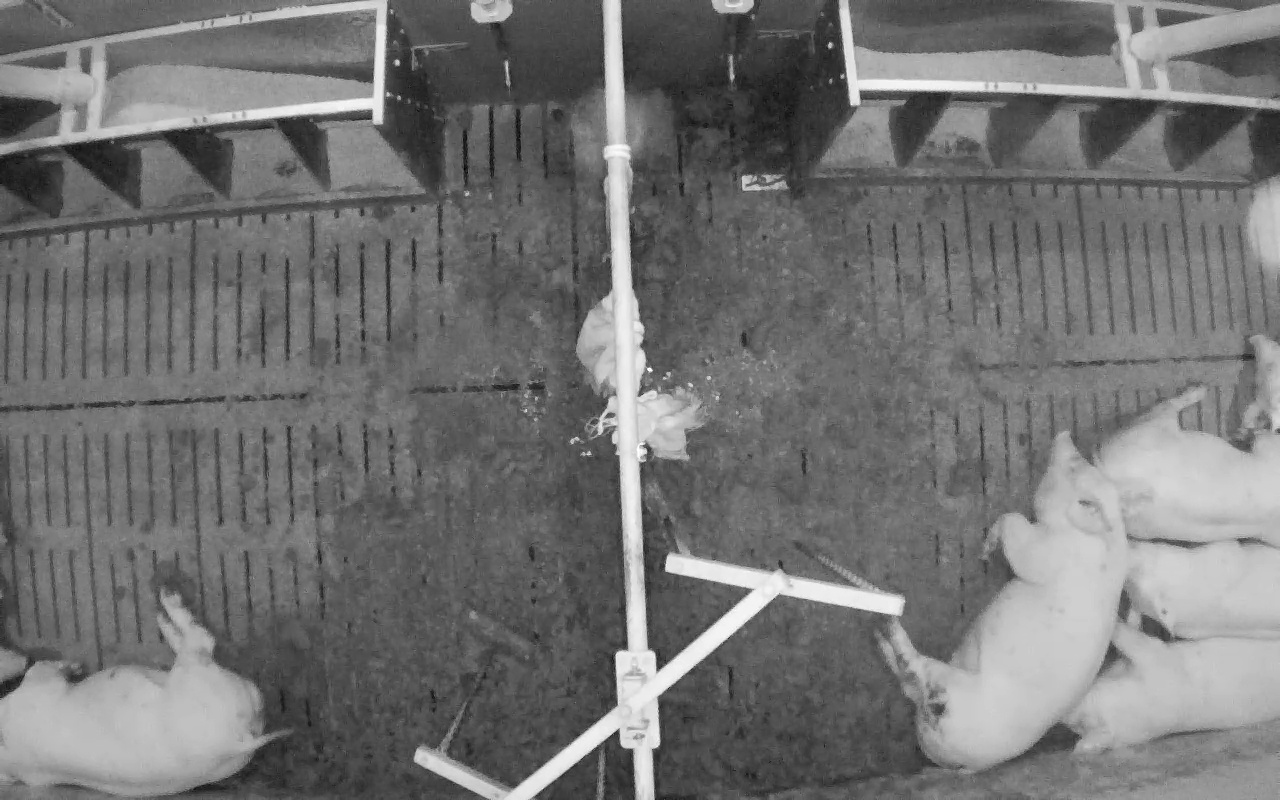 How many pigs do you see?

6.